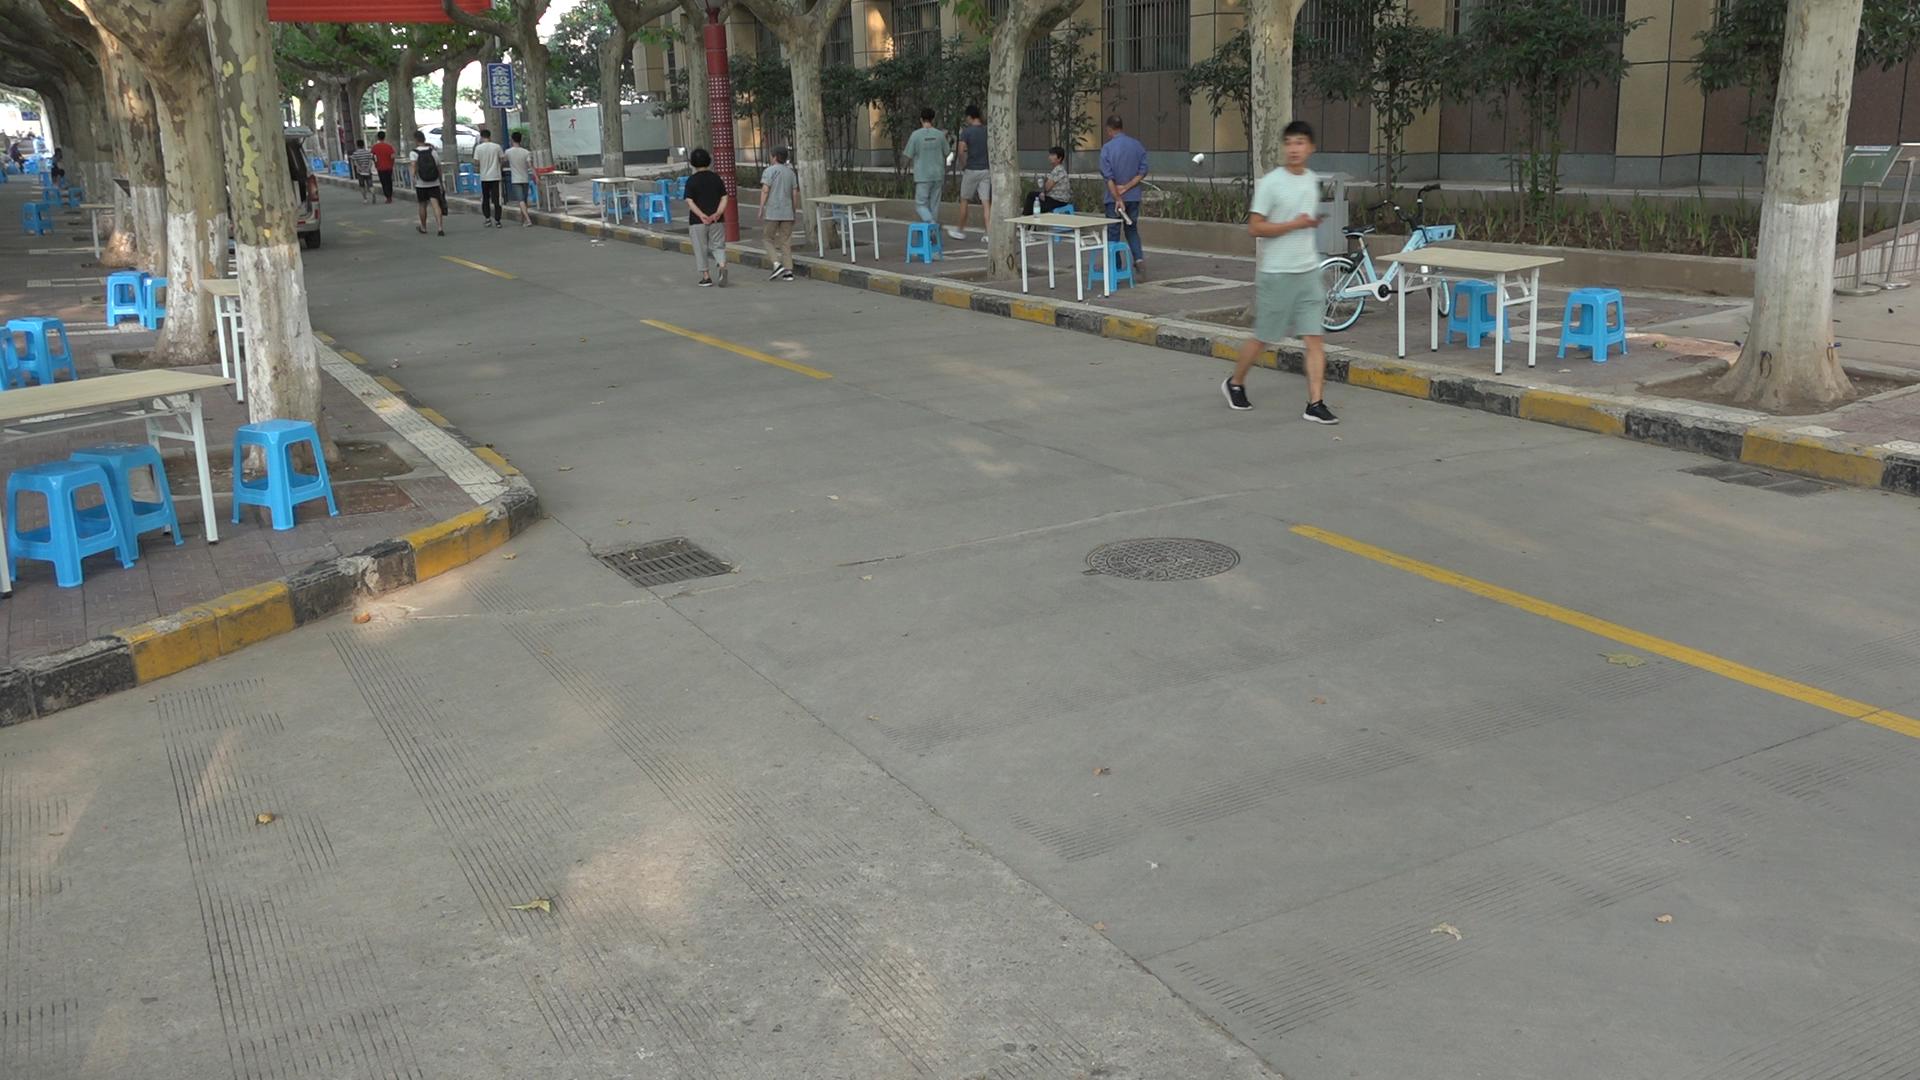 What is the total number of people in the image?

16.